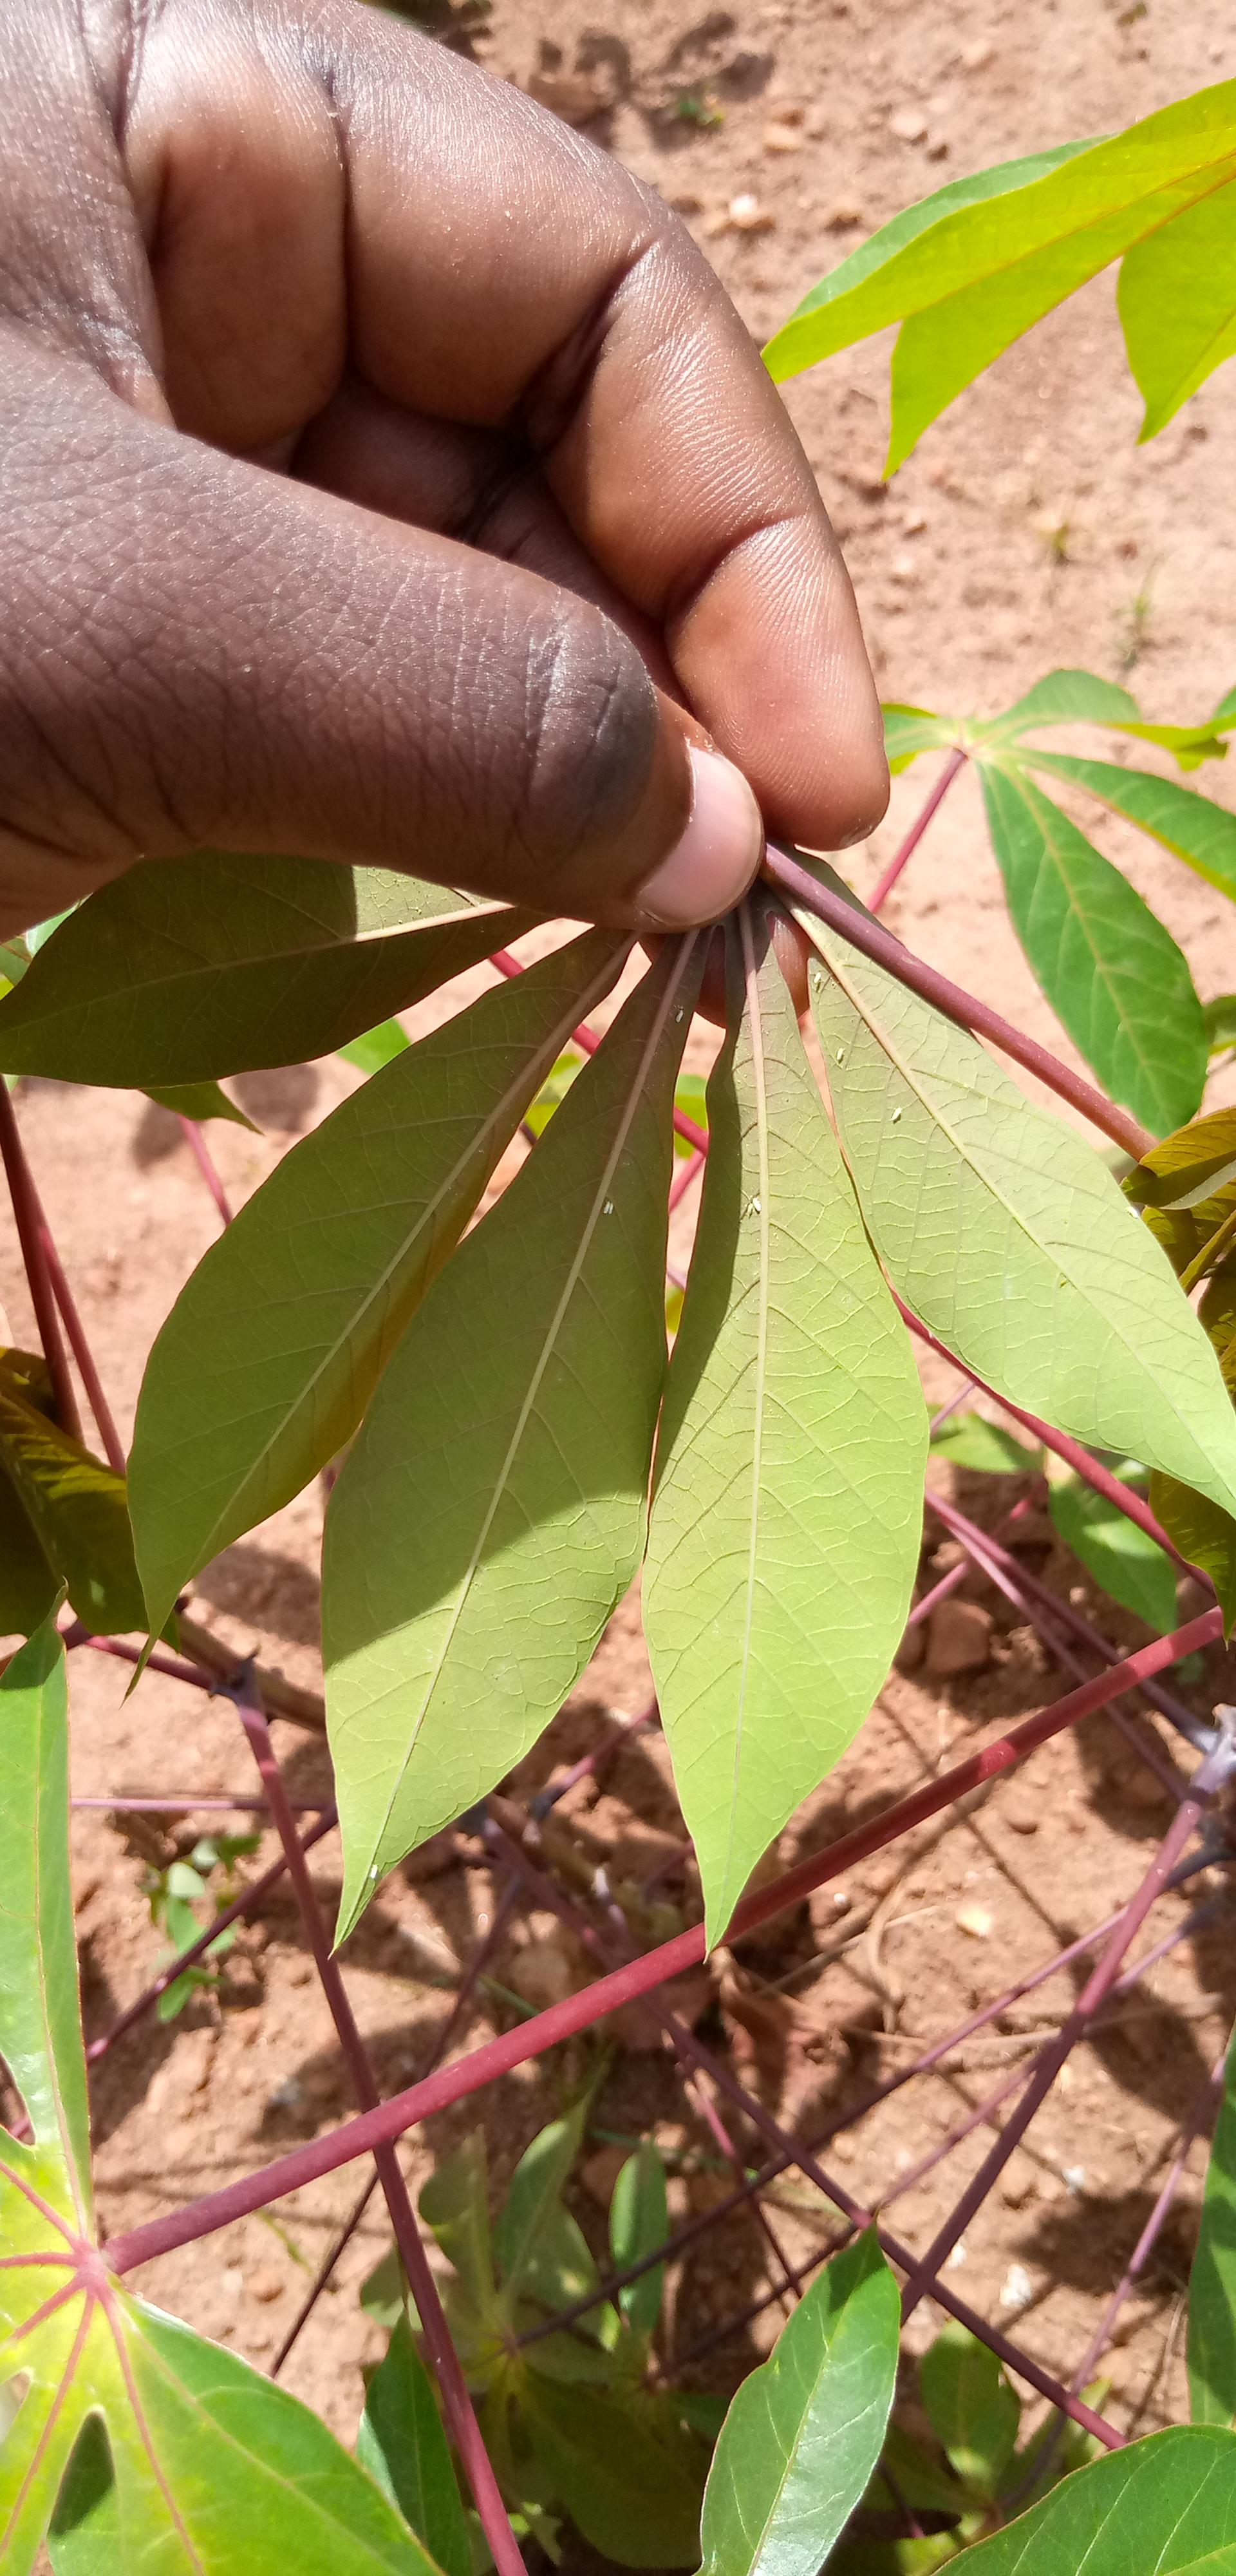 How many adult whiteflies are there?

8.